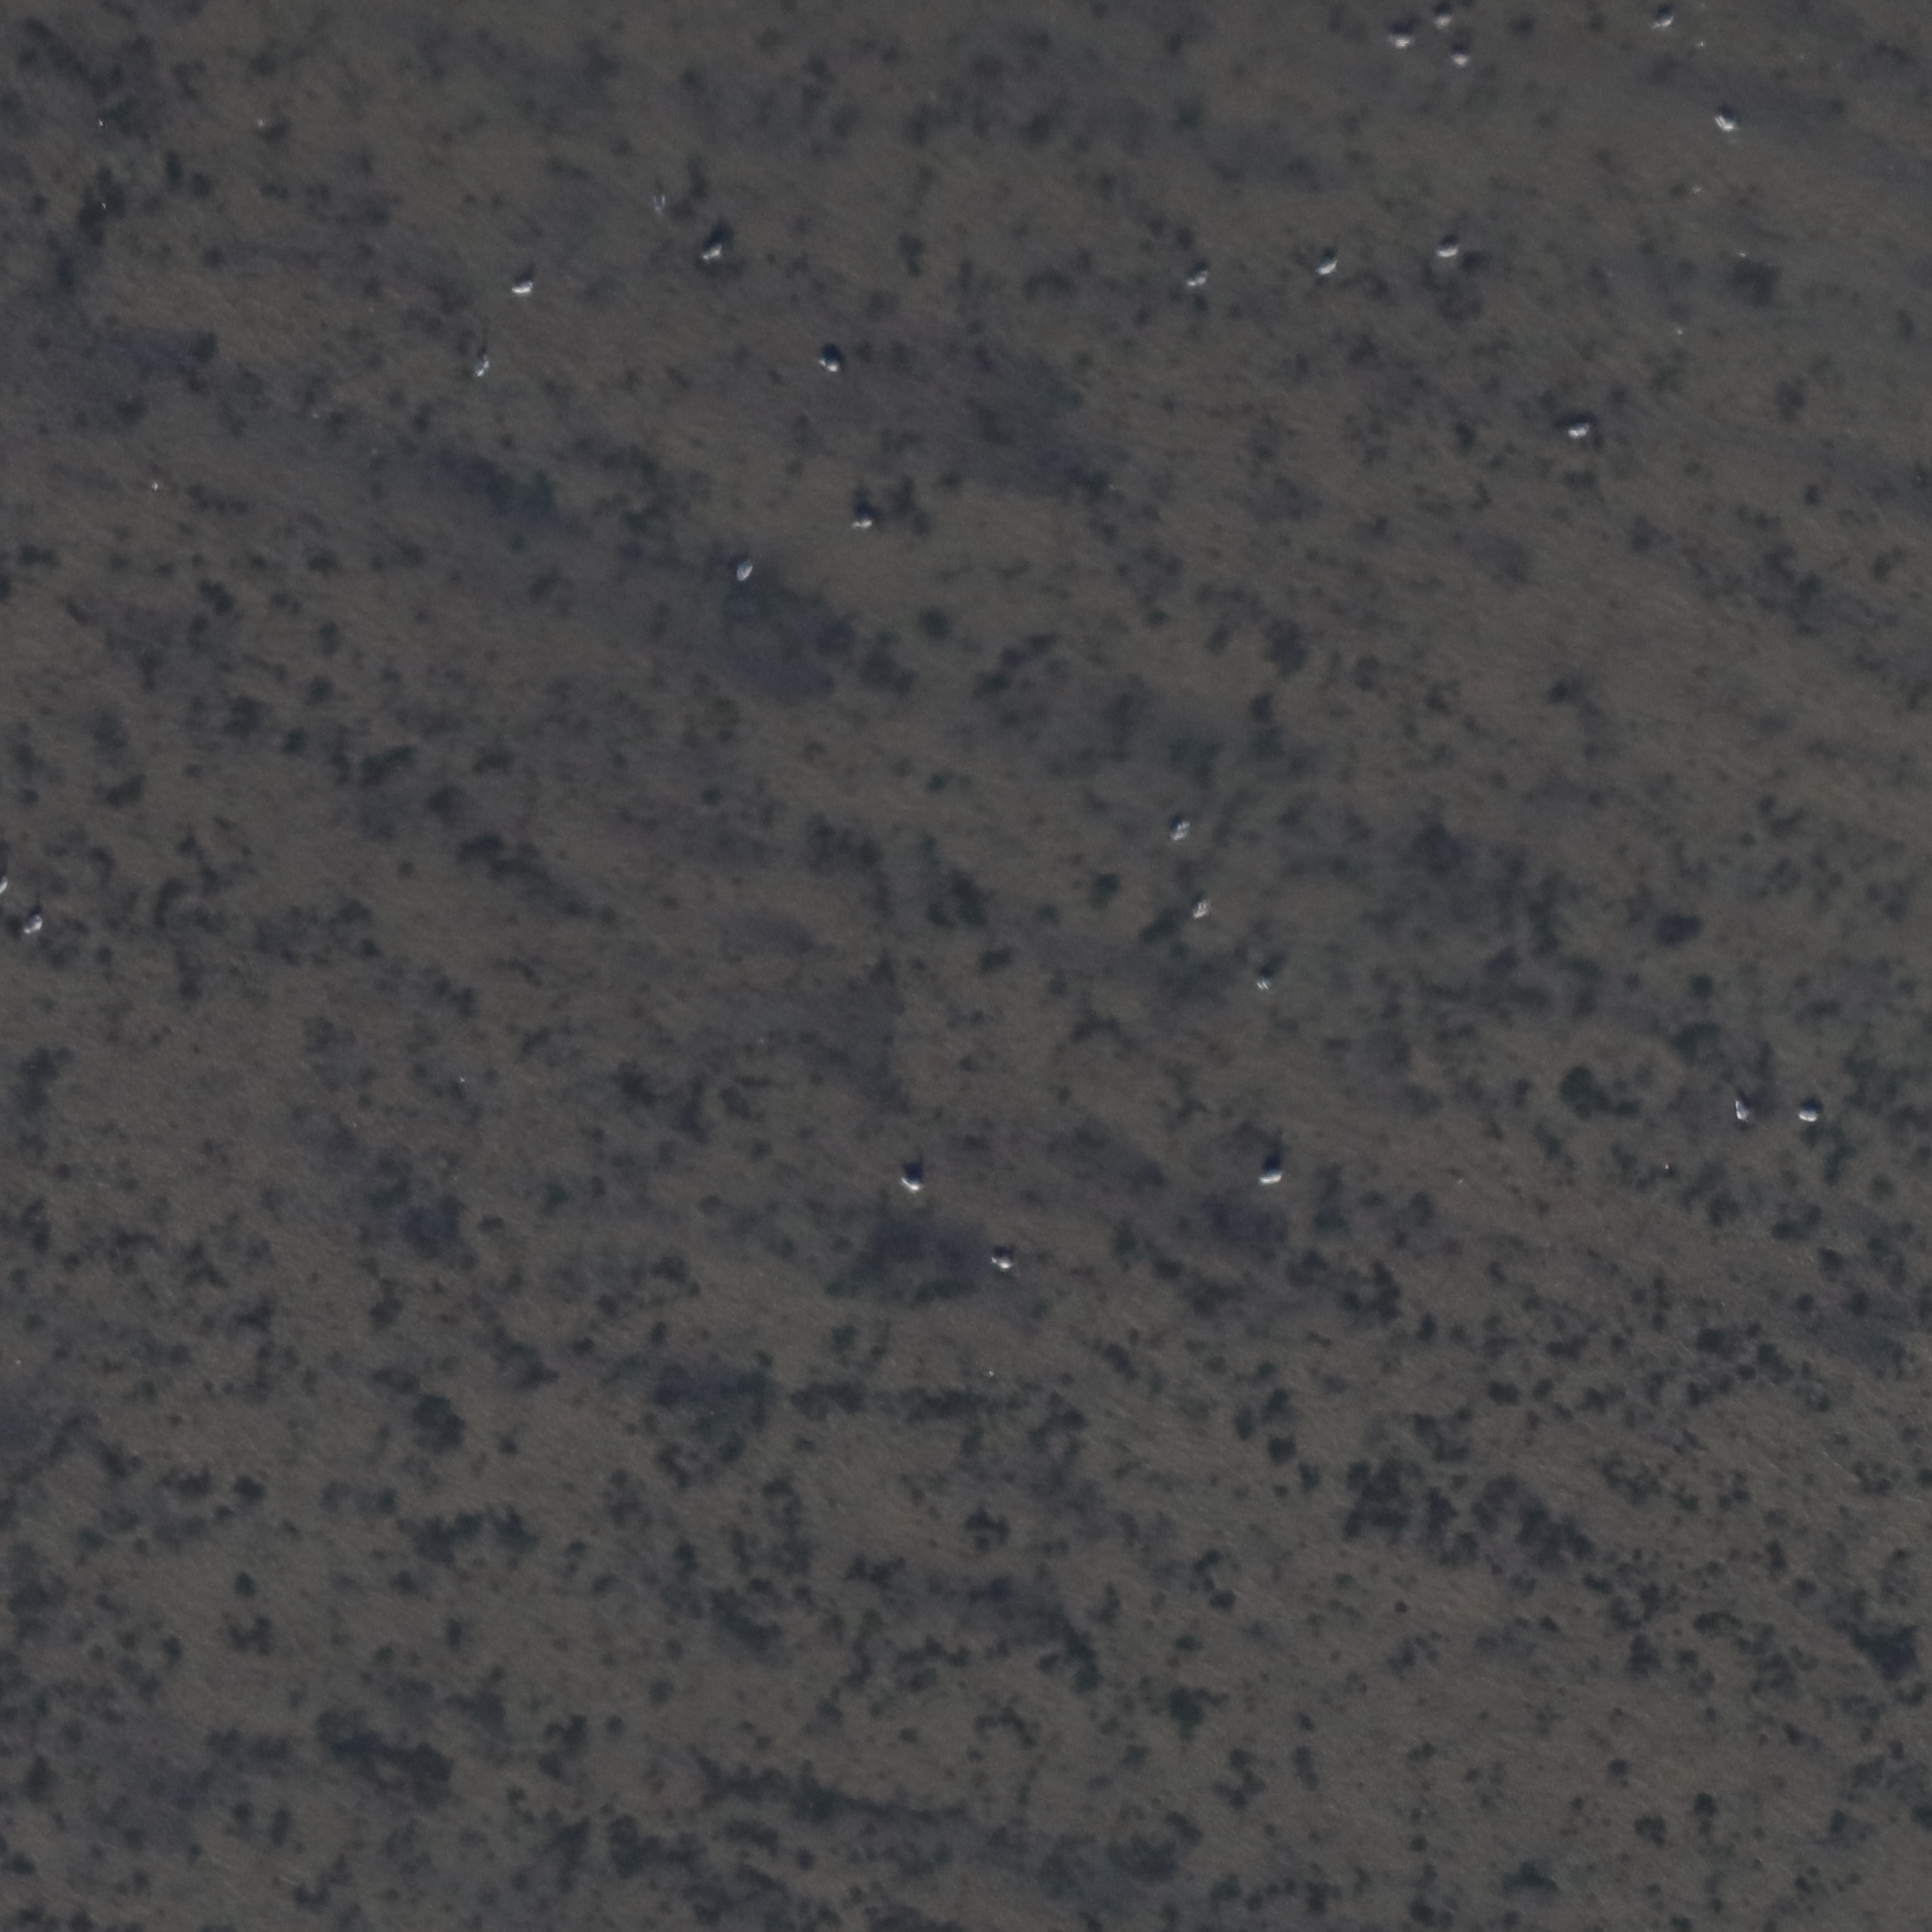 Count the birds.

25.